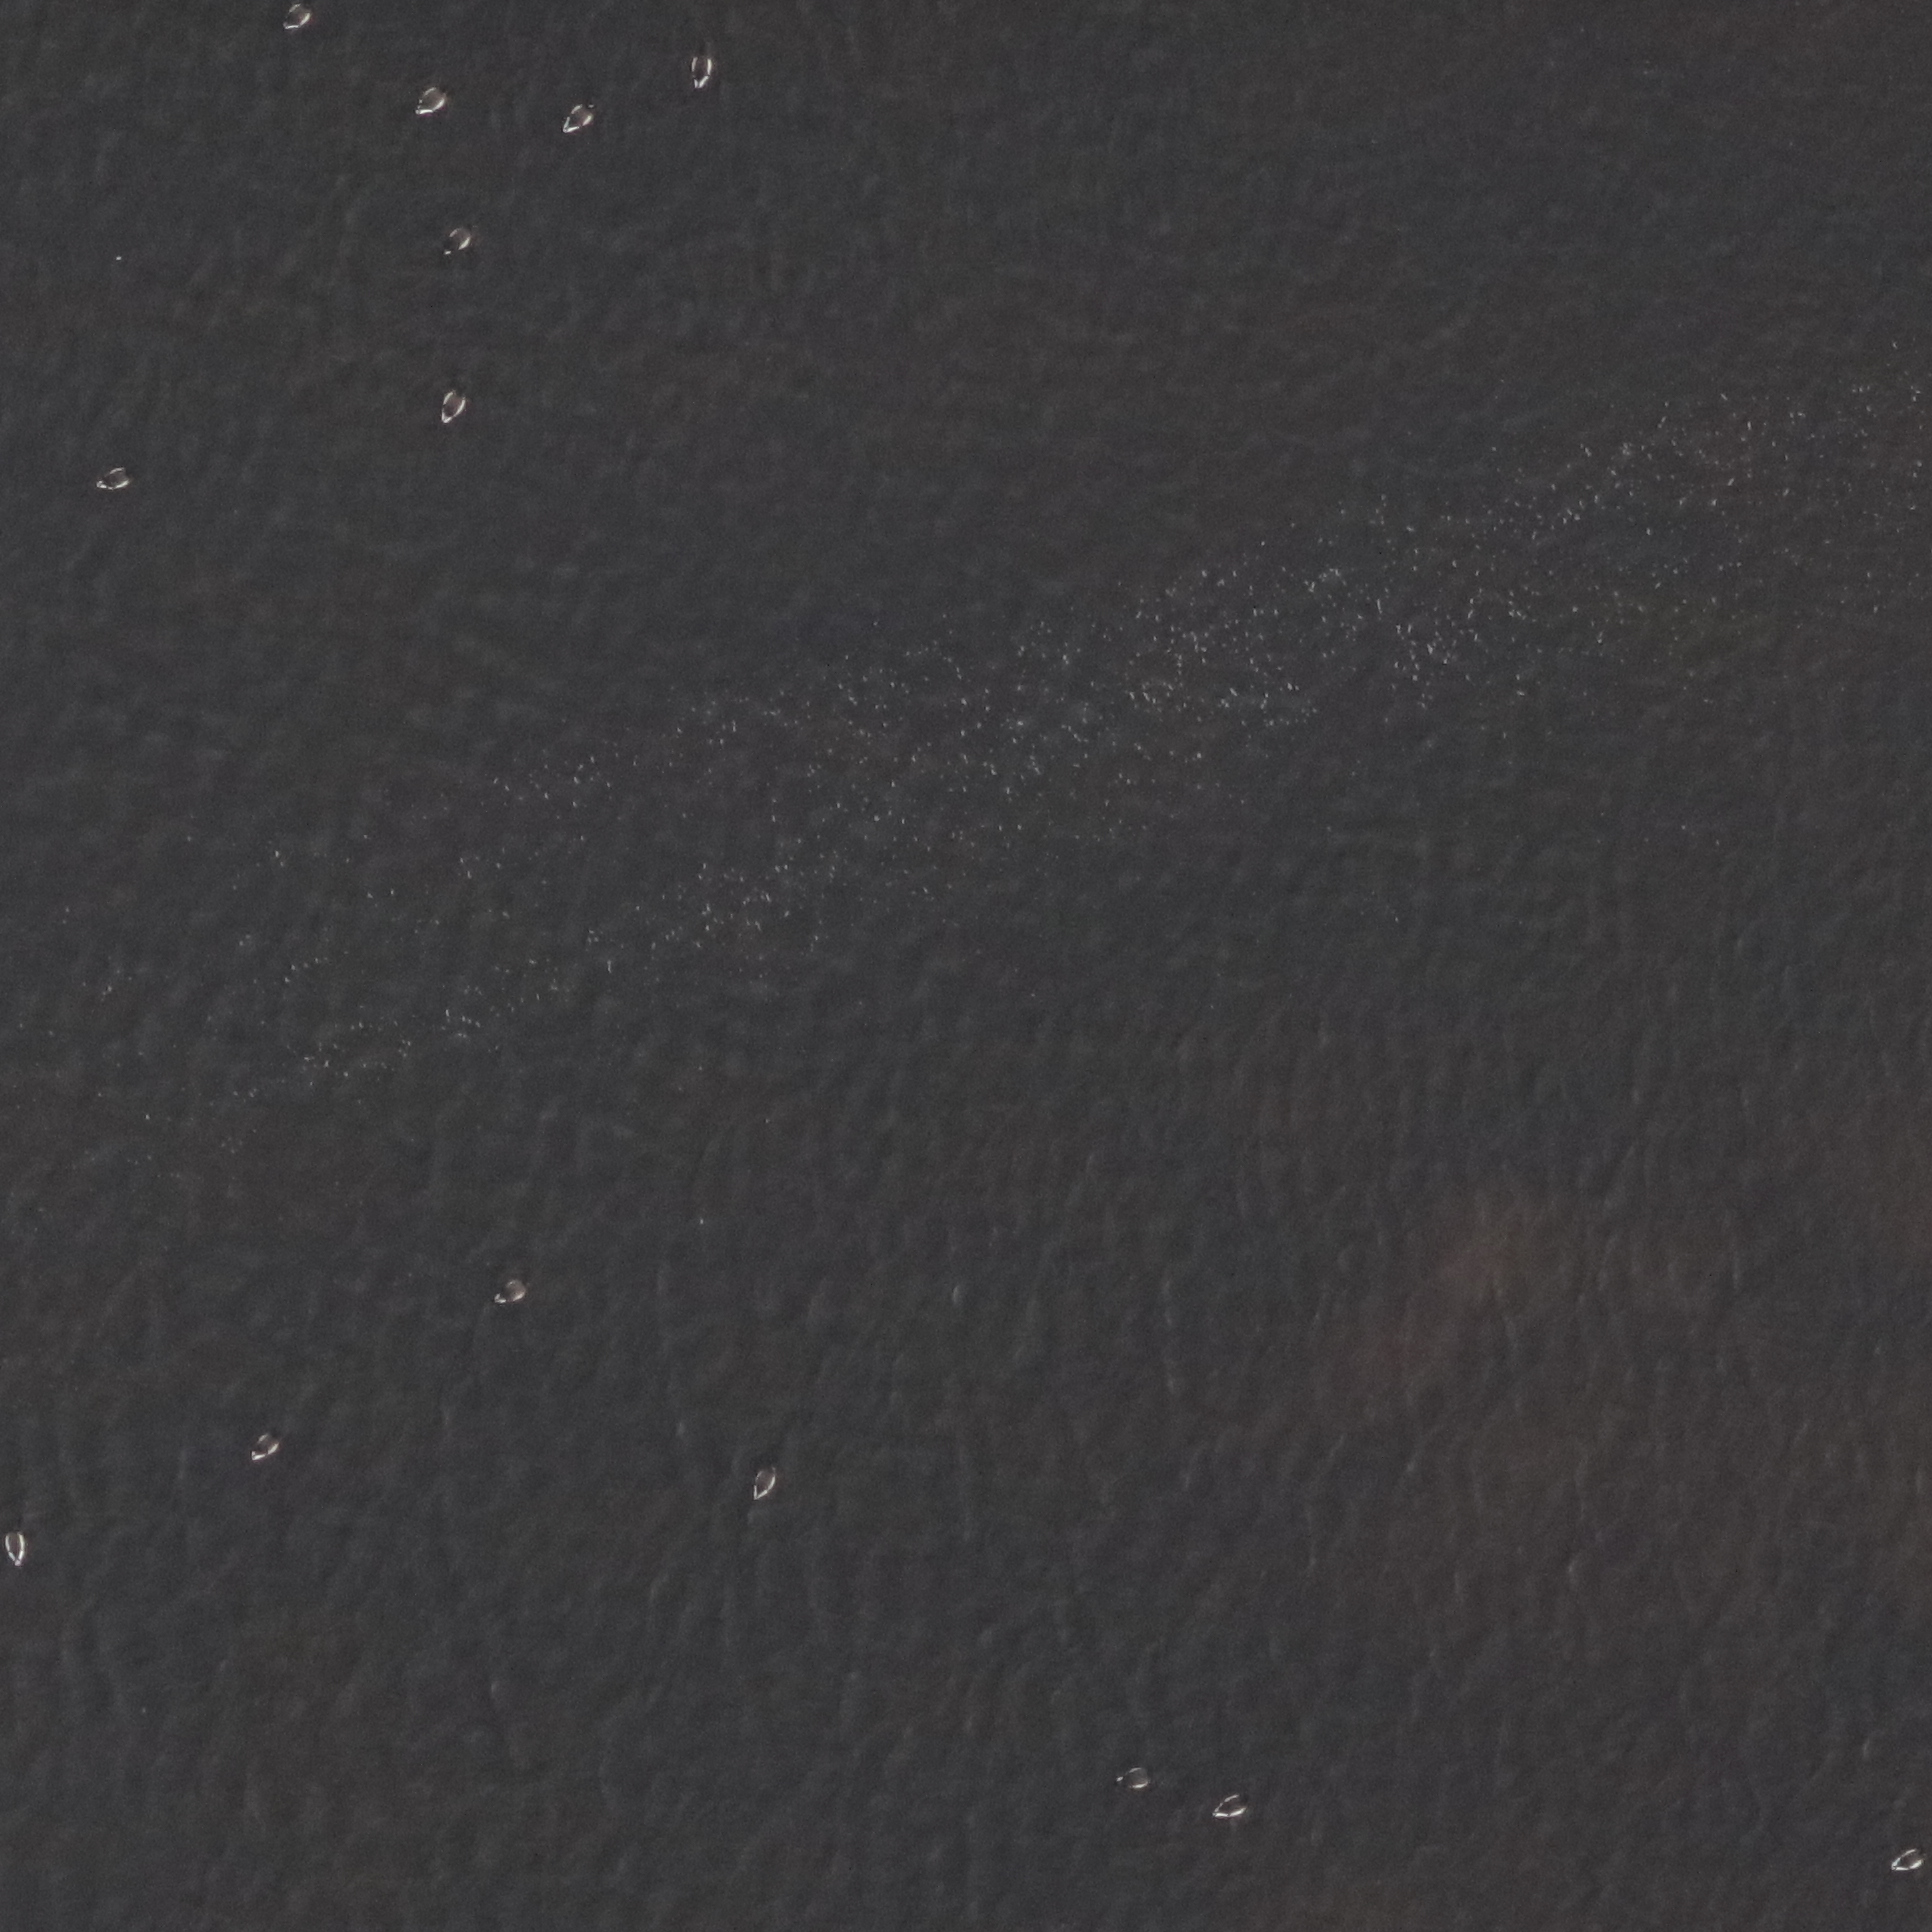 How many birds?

14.